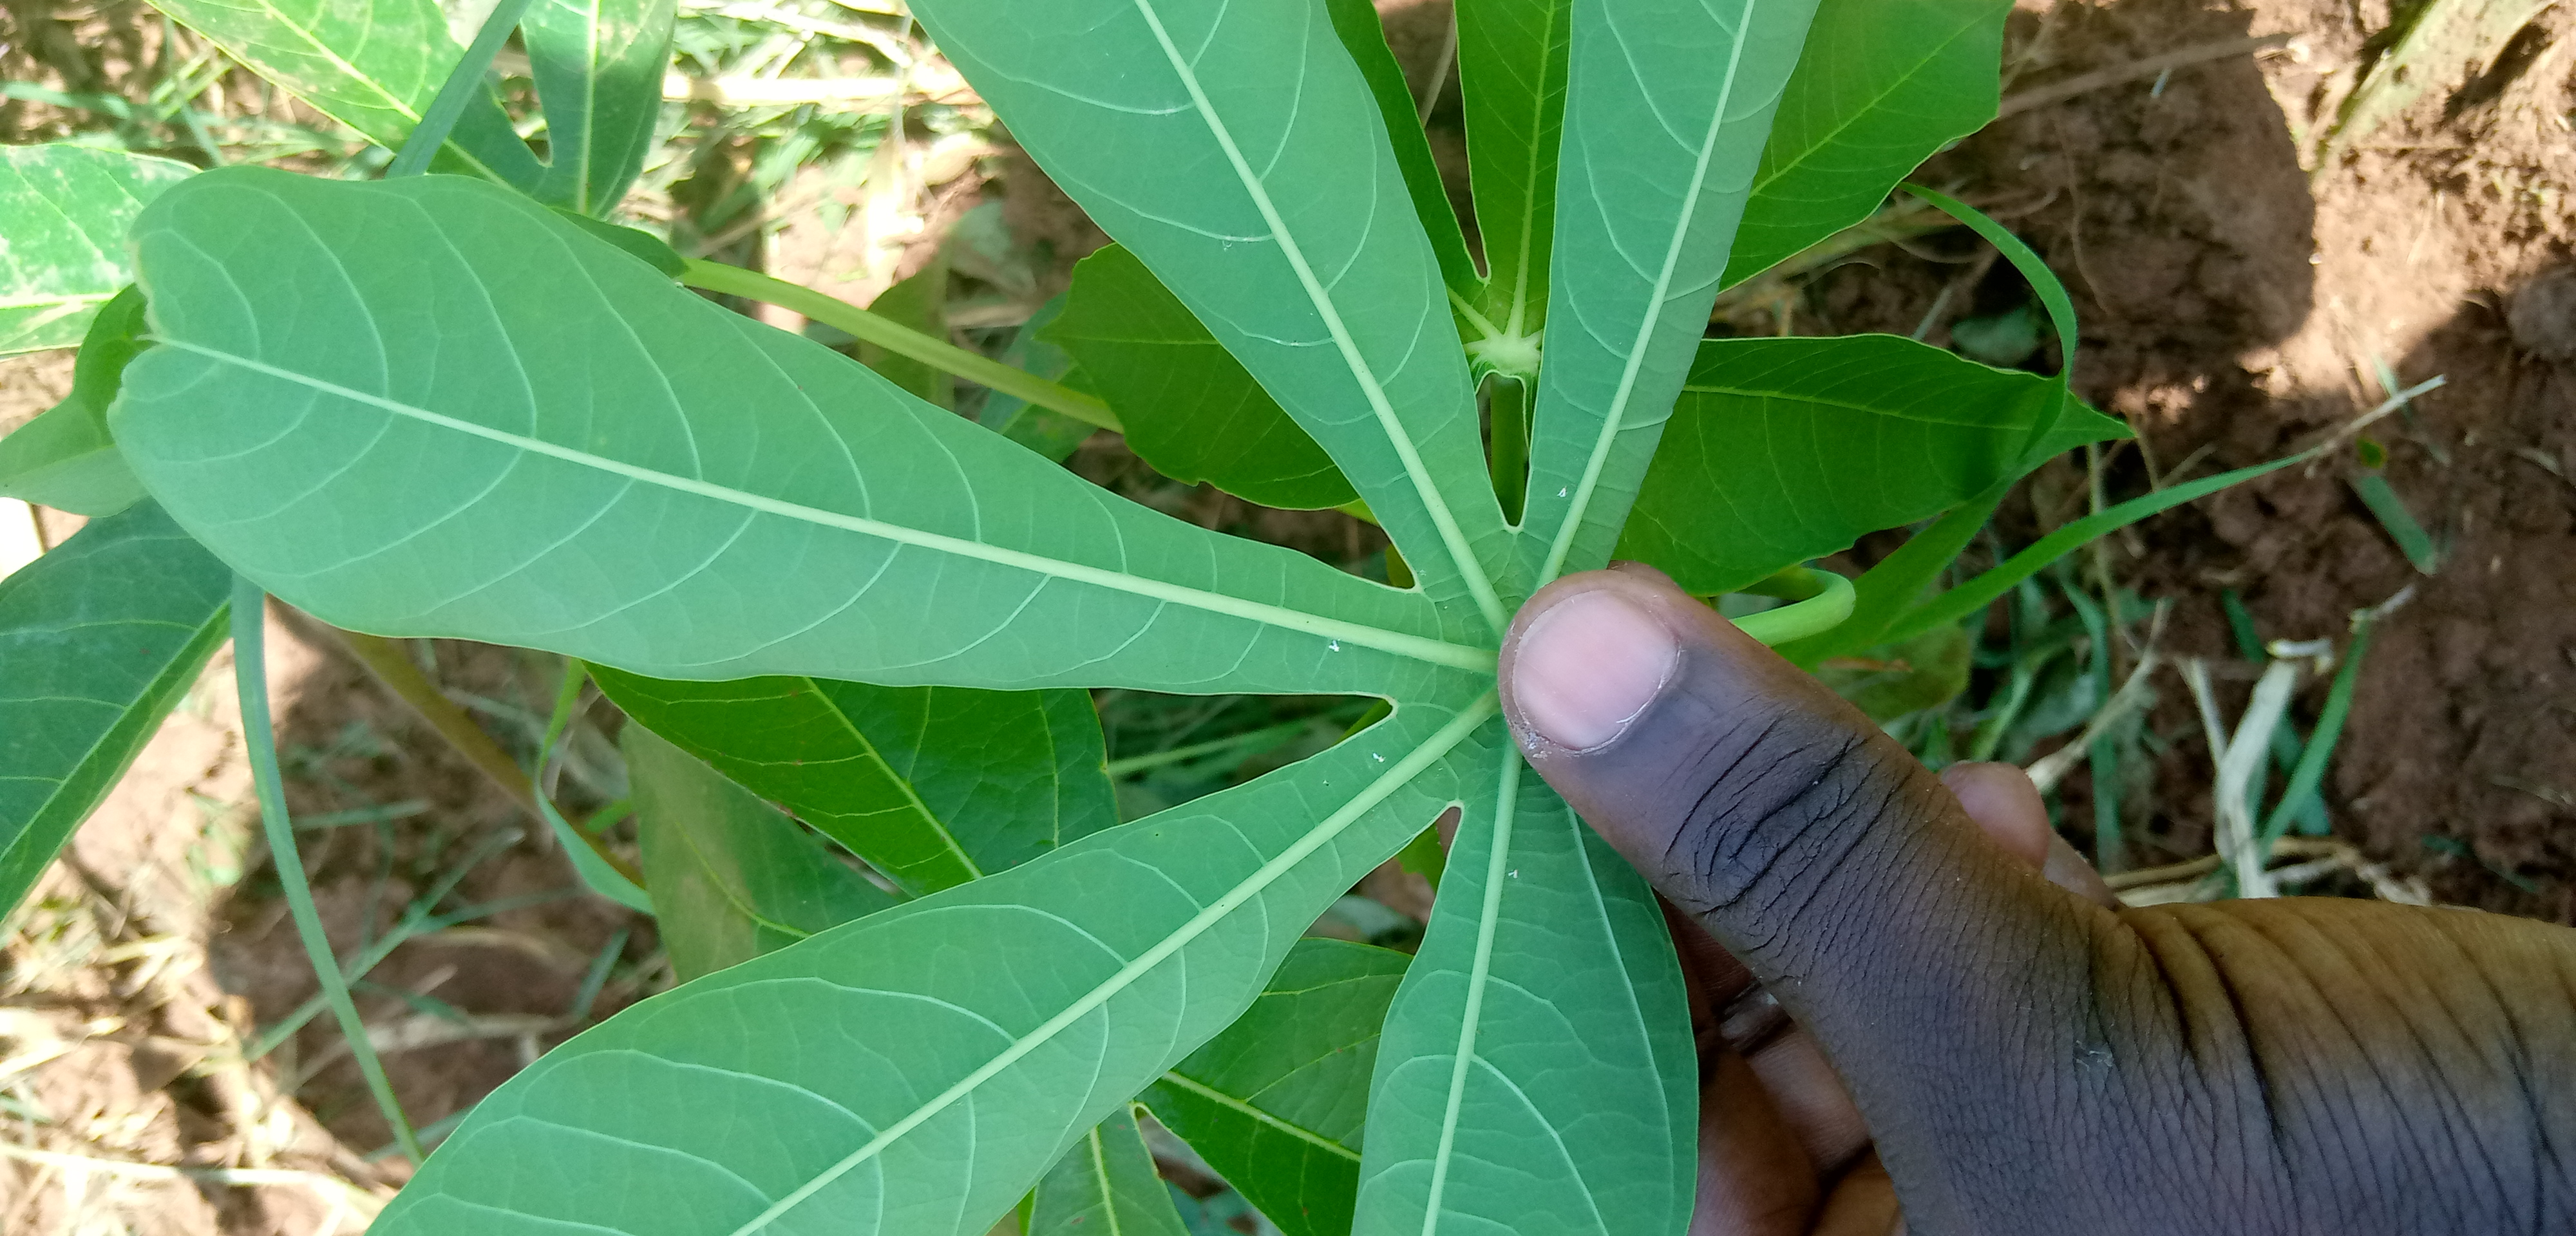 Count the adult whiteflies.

5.